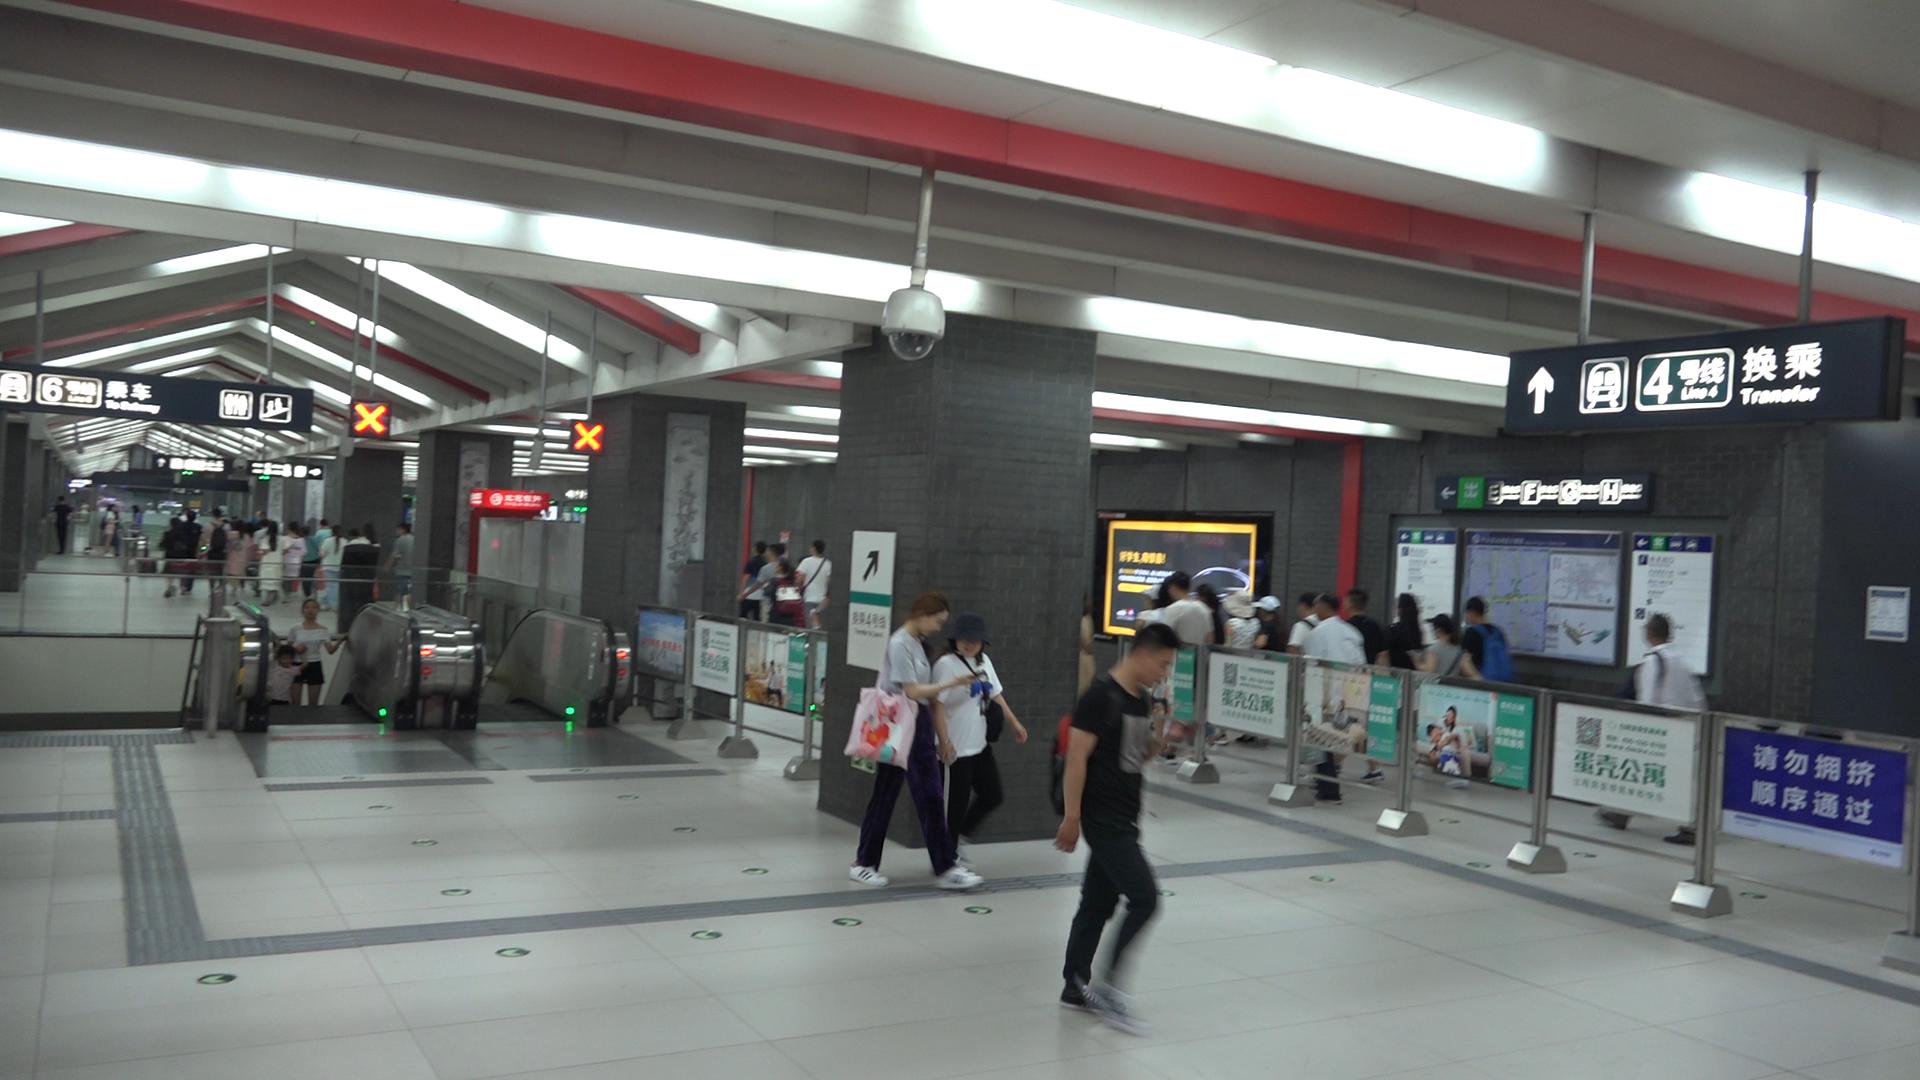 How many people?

43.